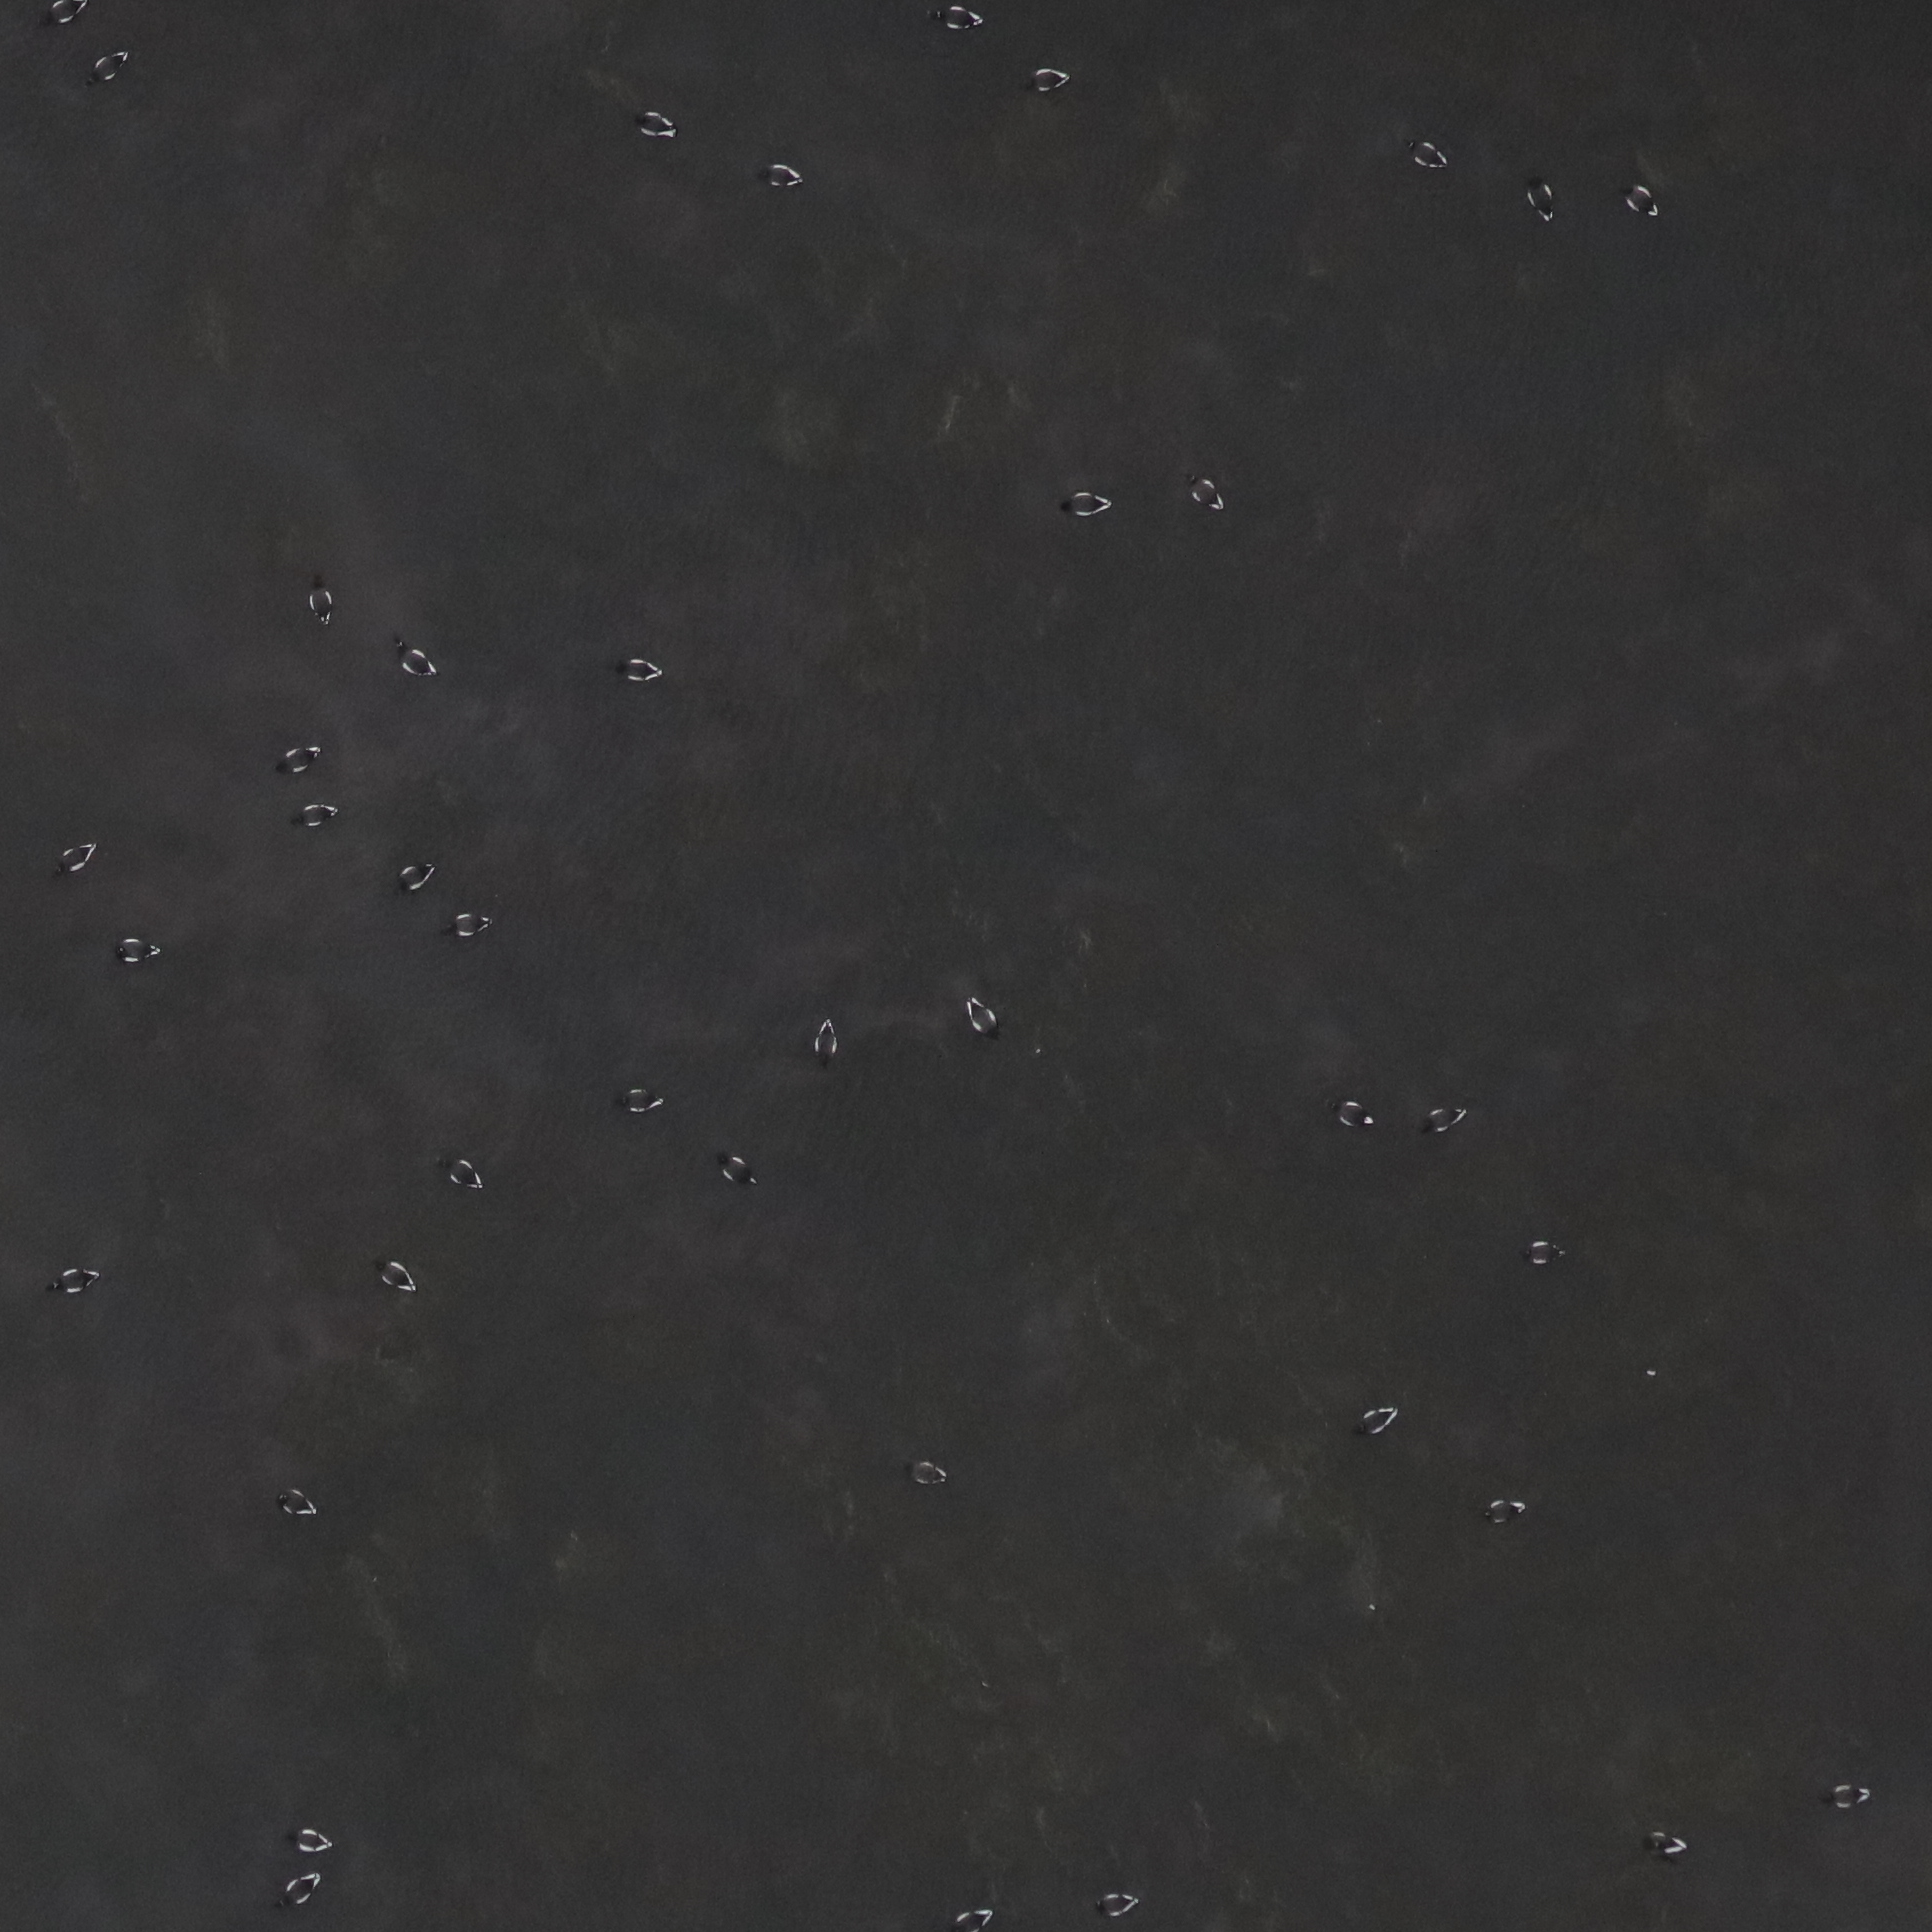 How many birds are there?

40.